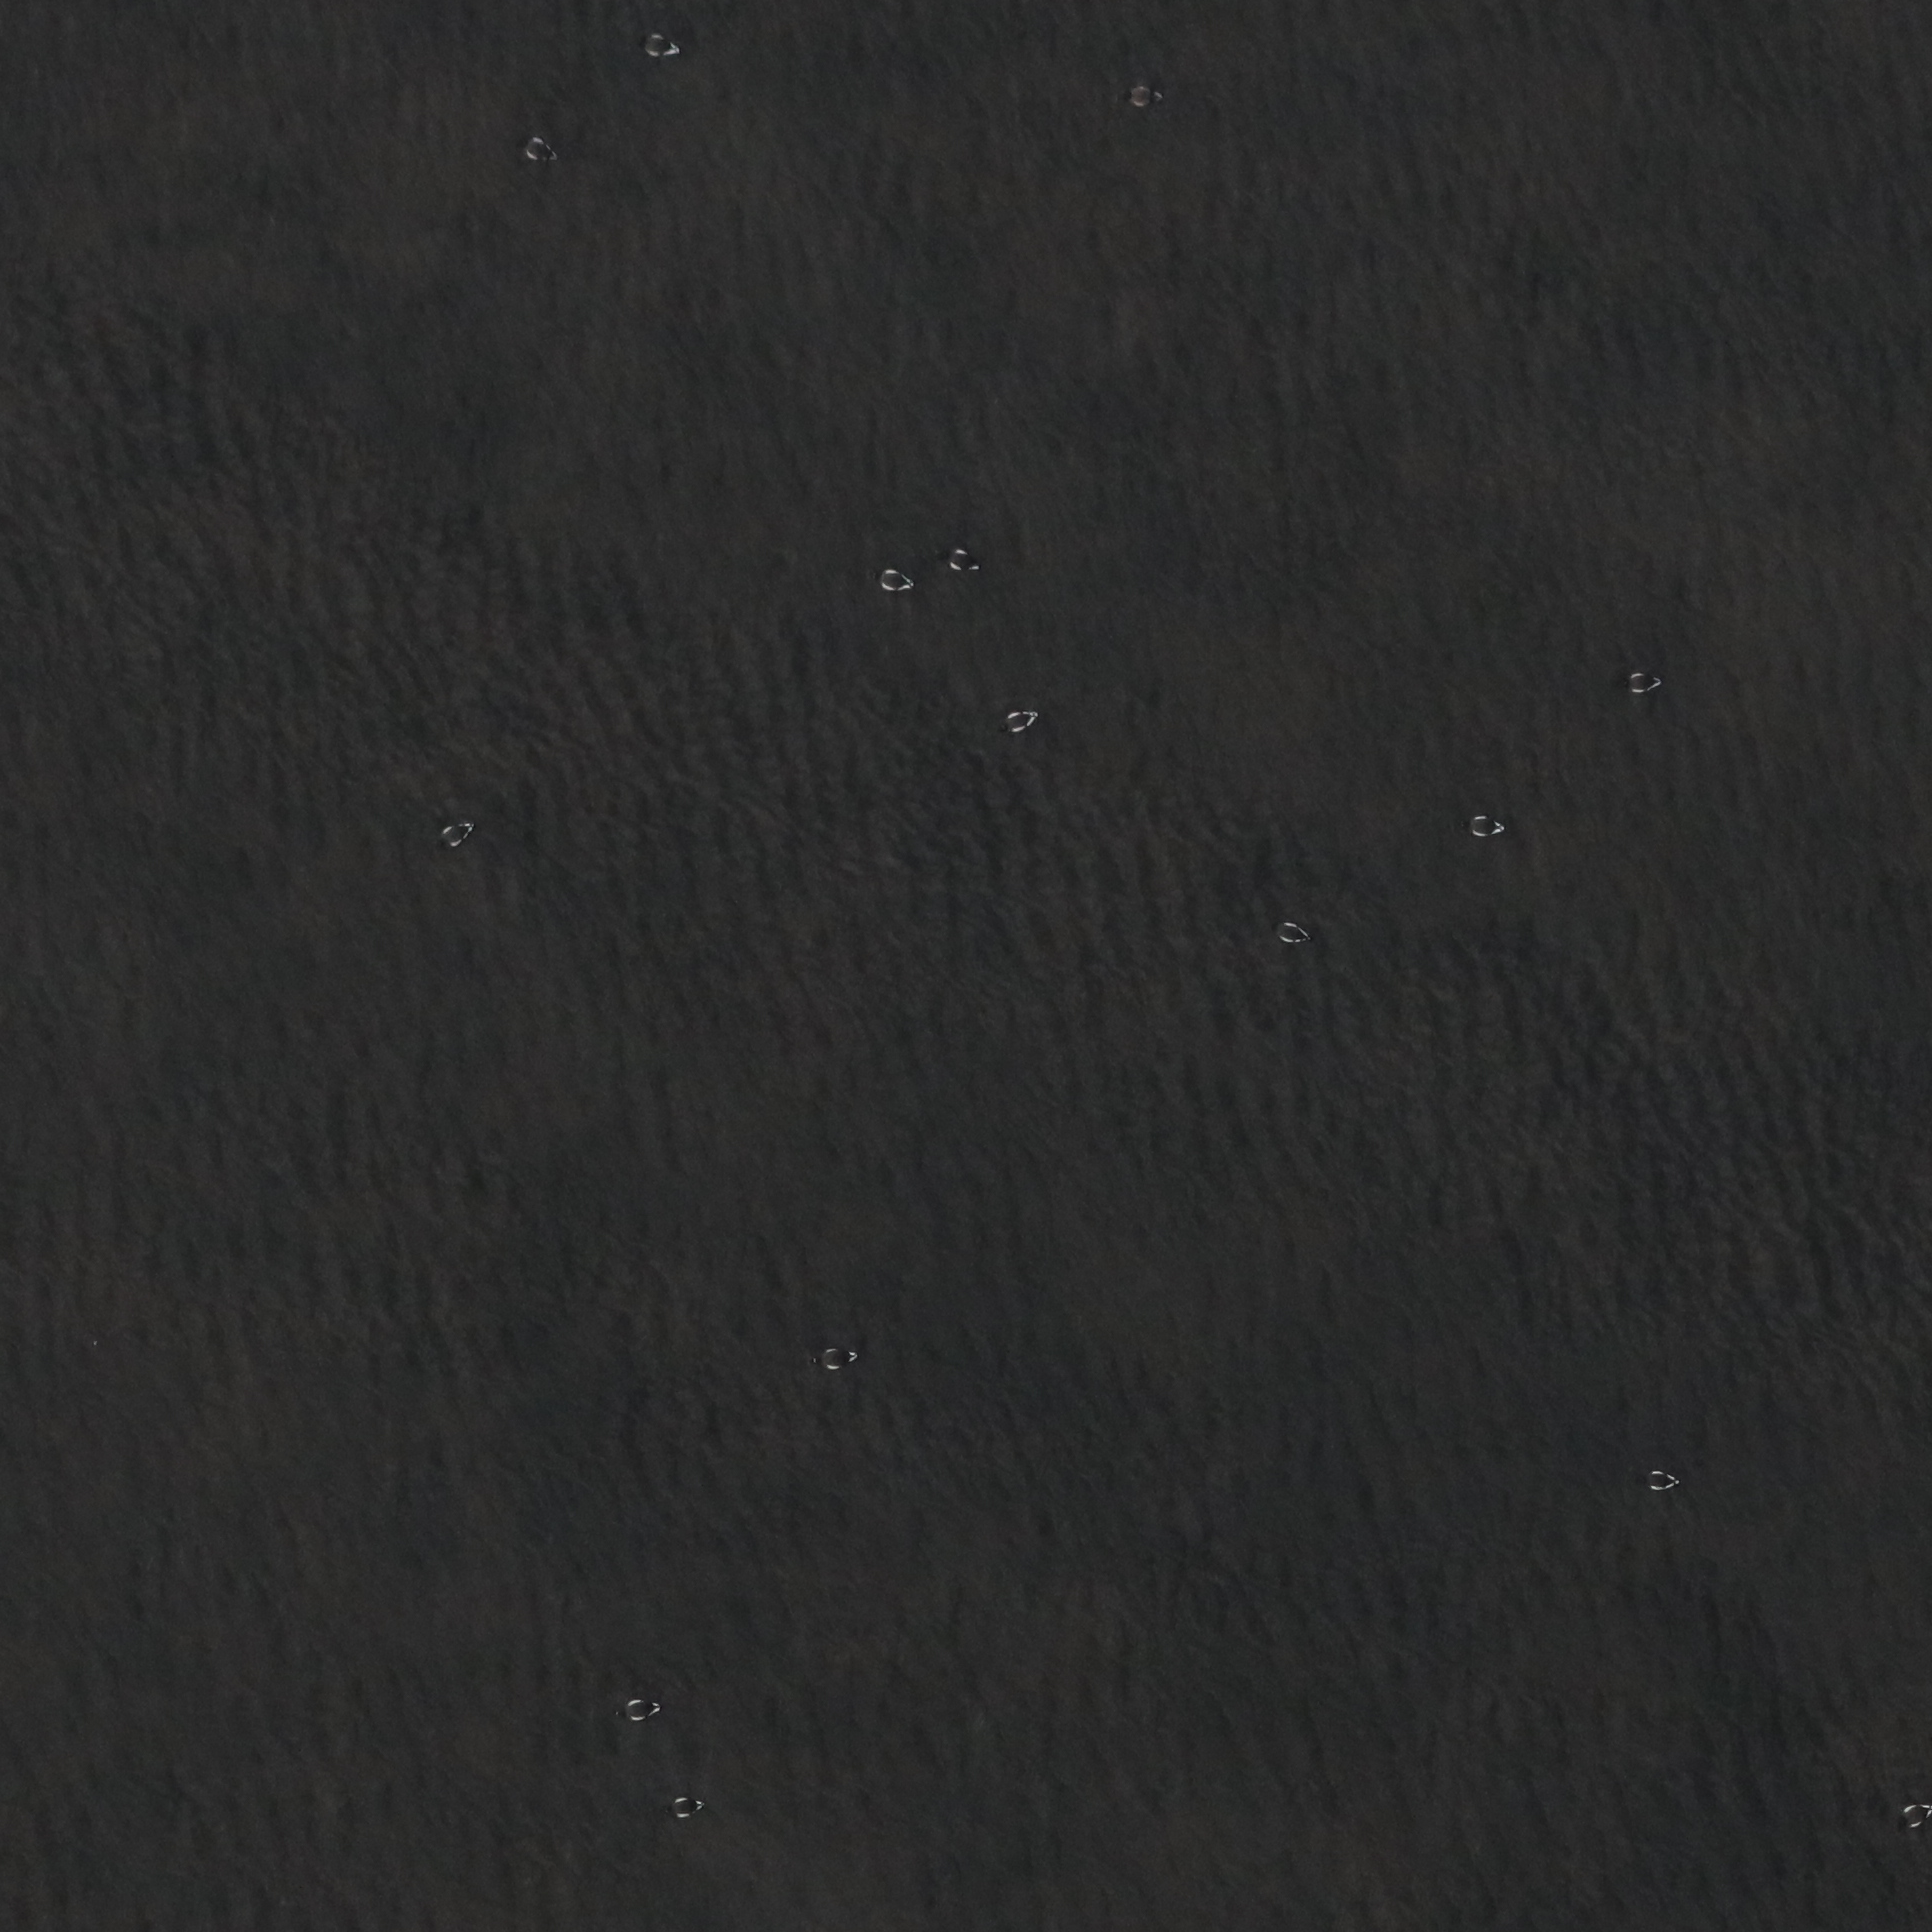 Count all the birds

15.